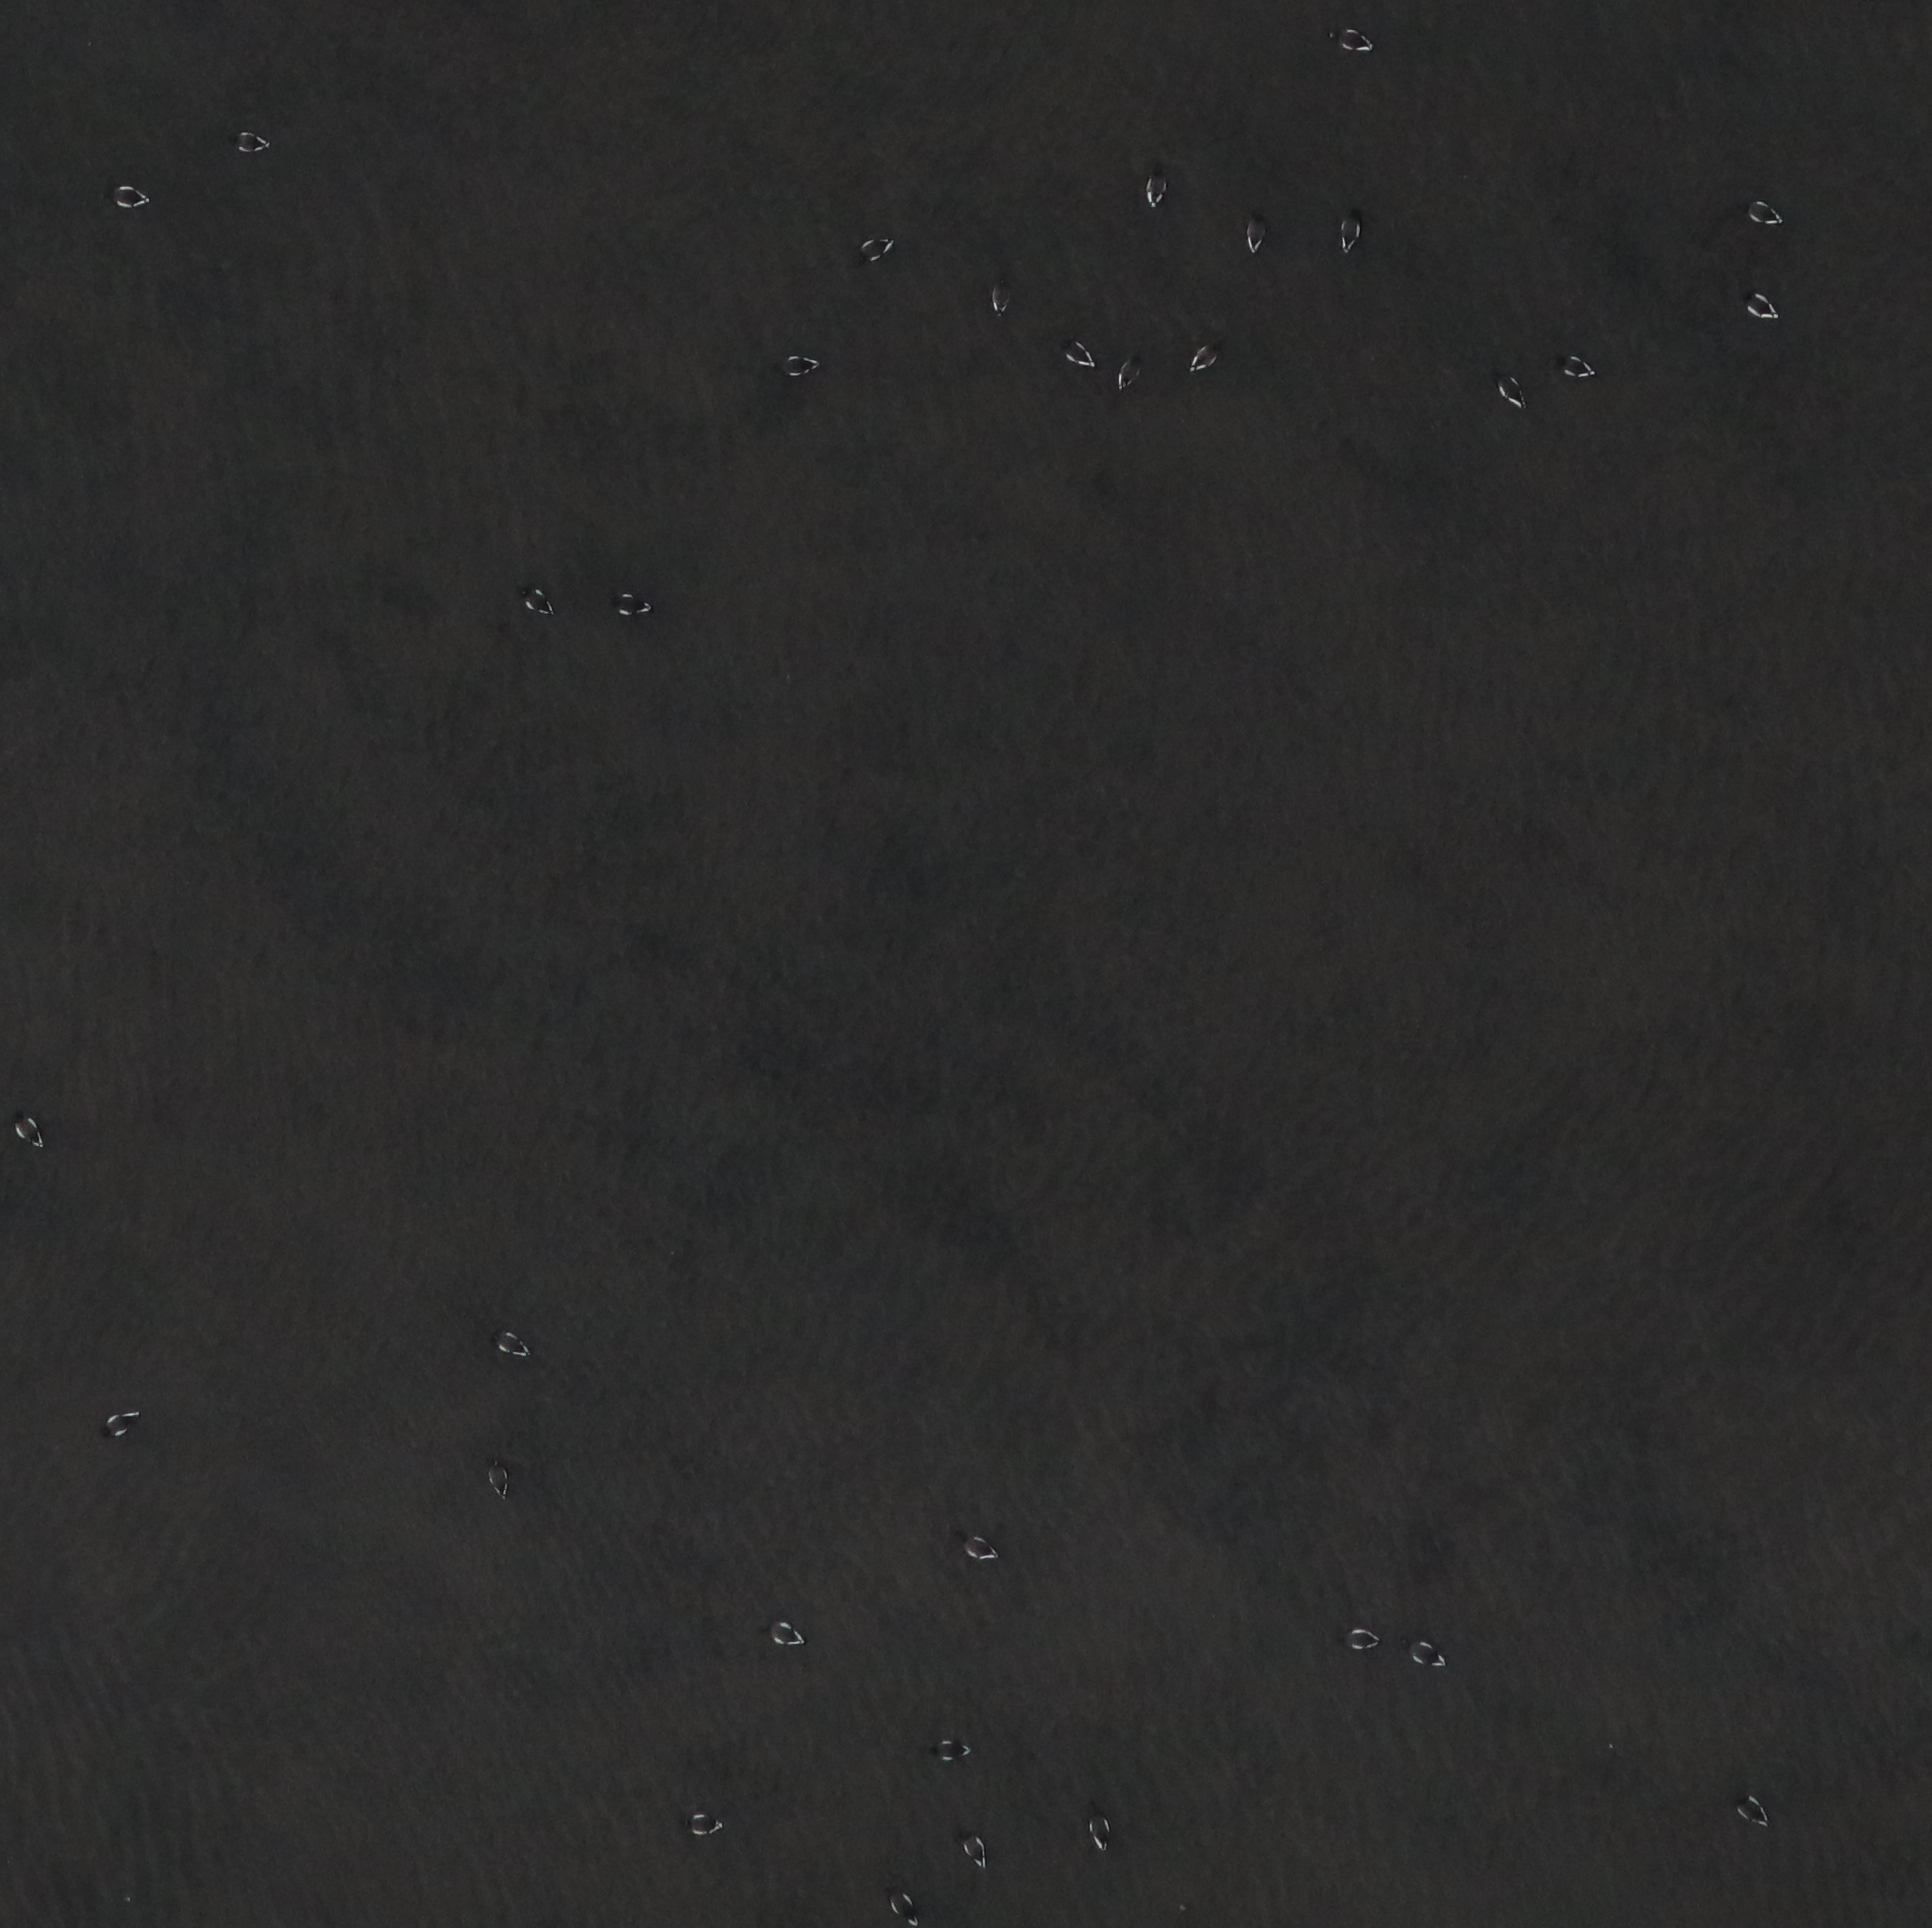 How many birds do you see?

32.